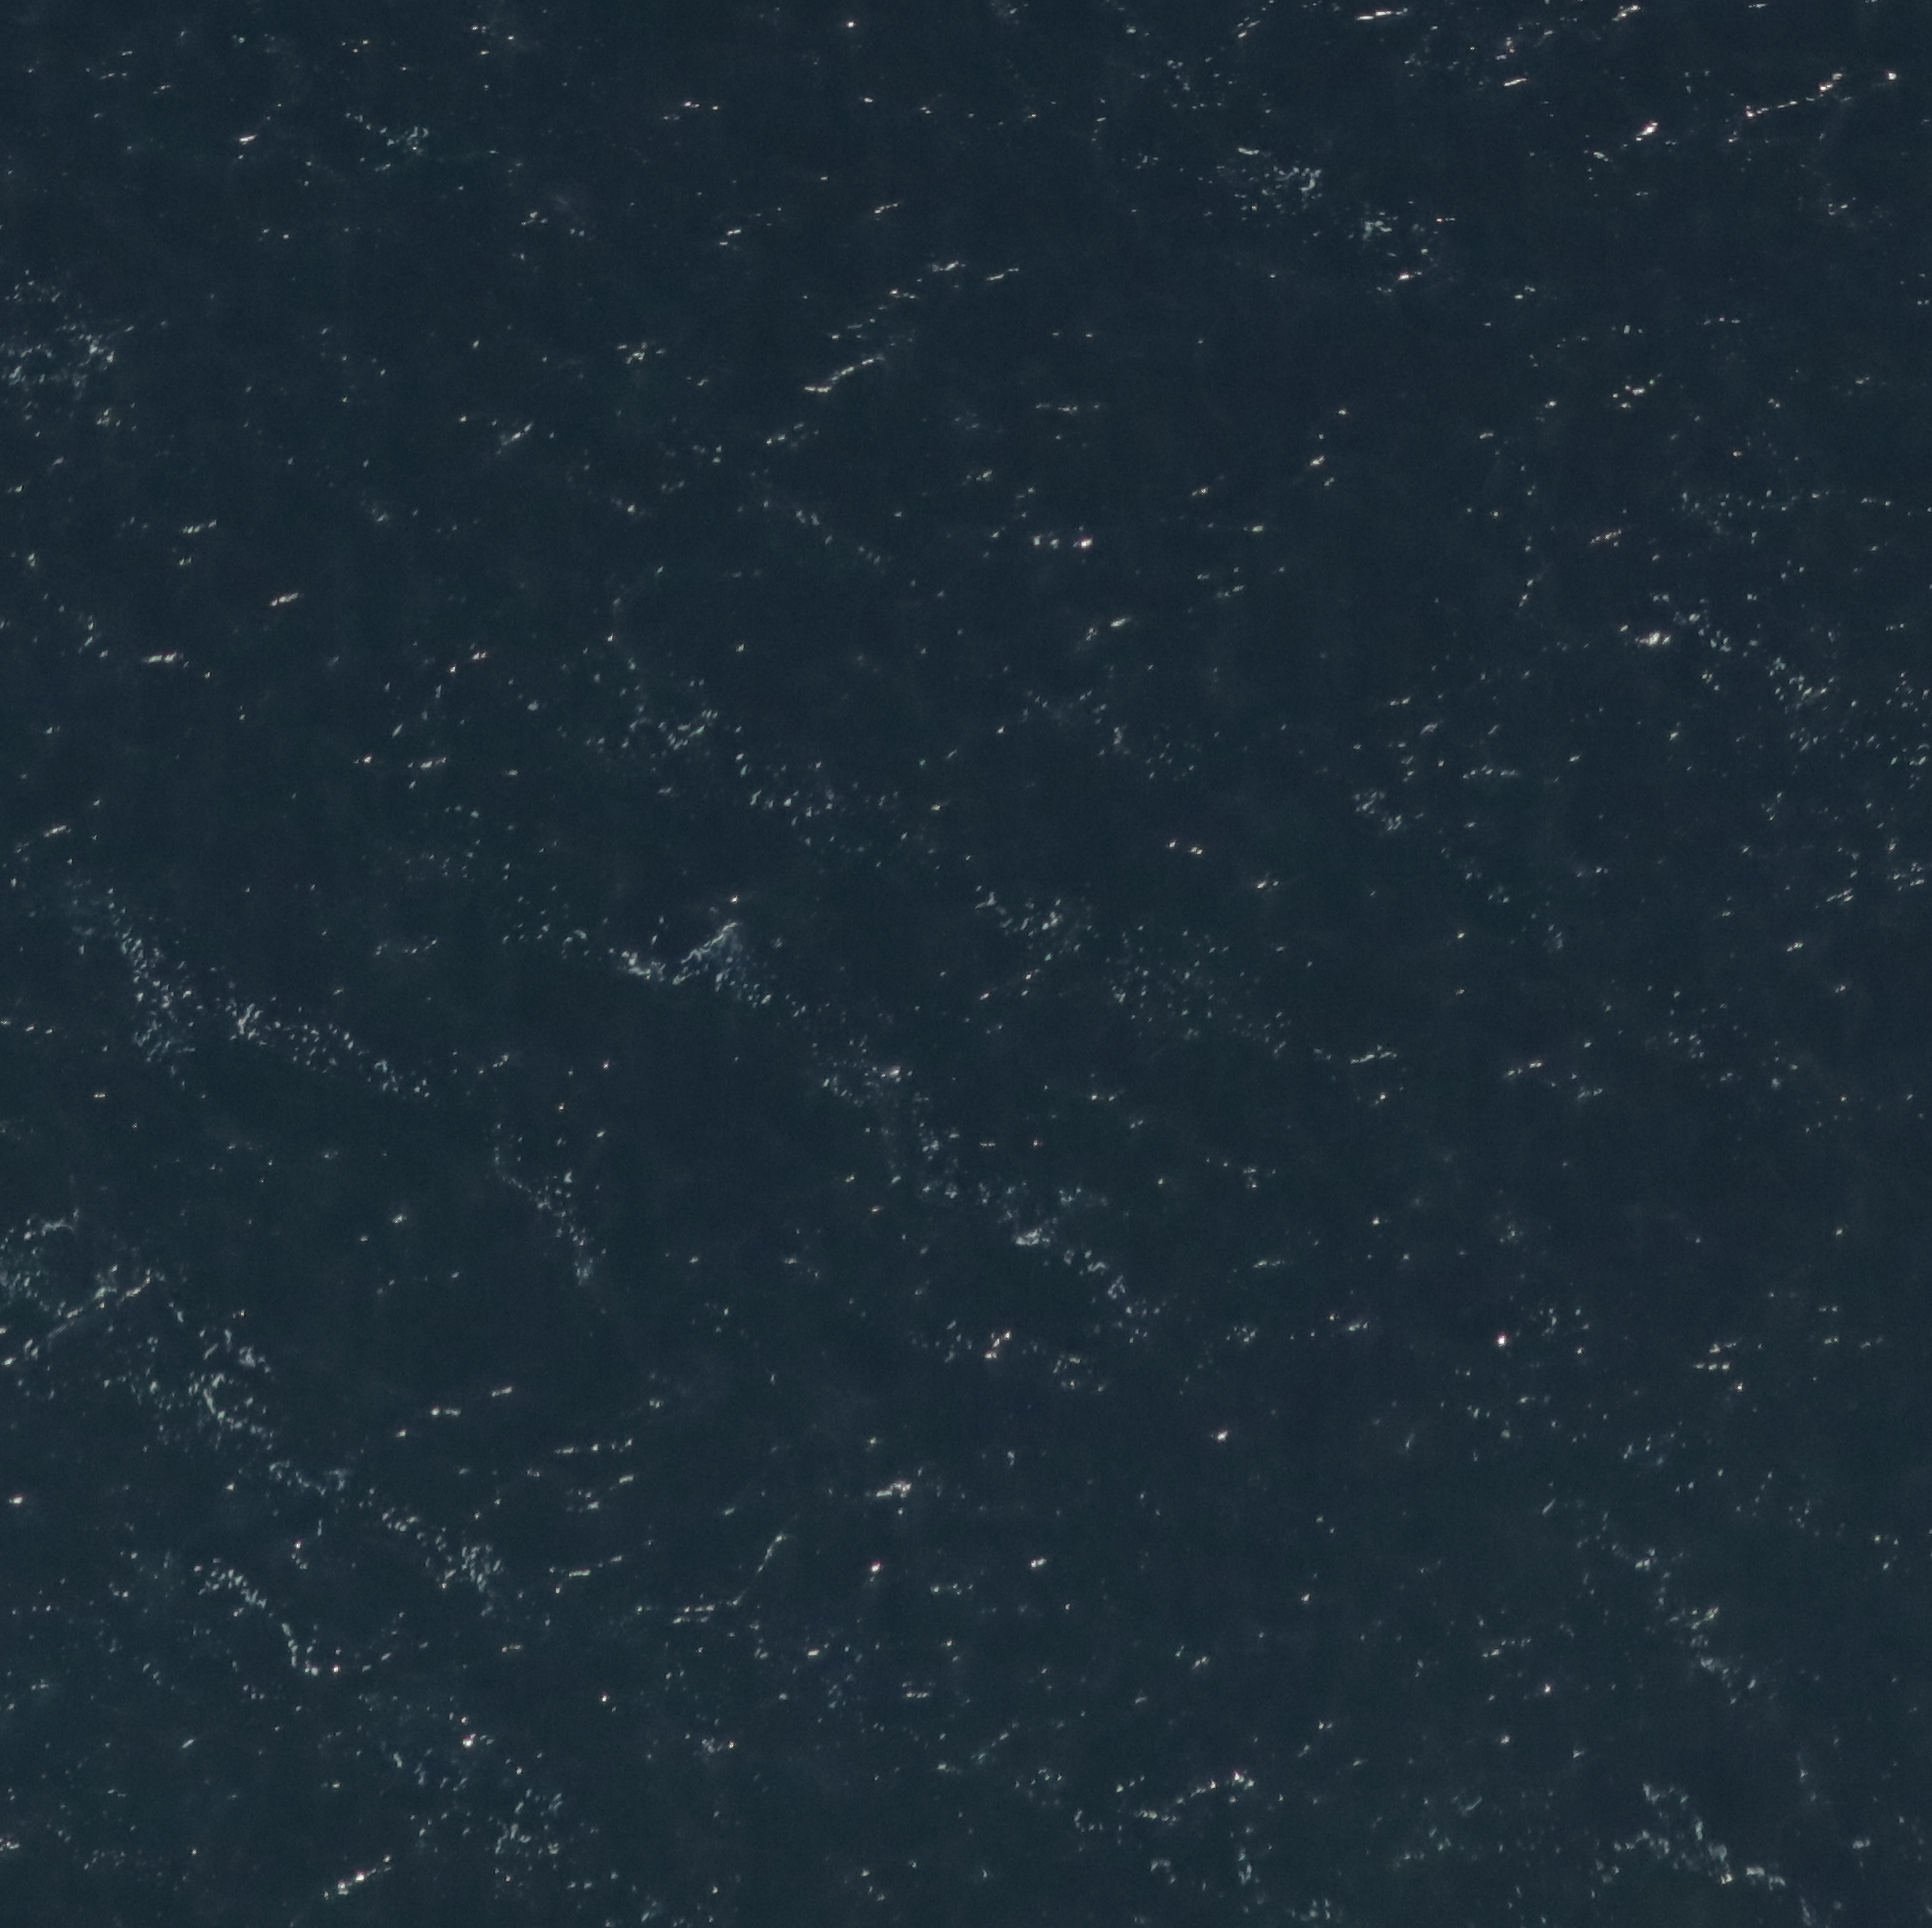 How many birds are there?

0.